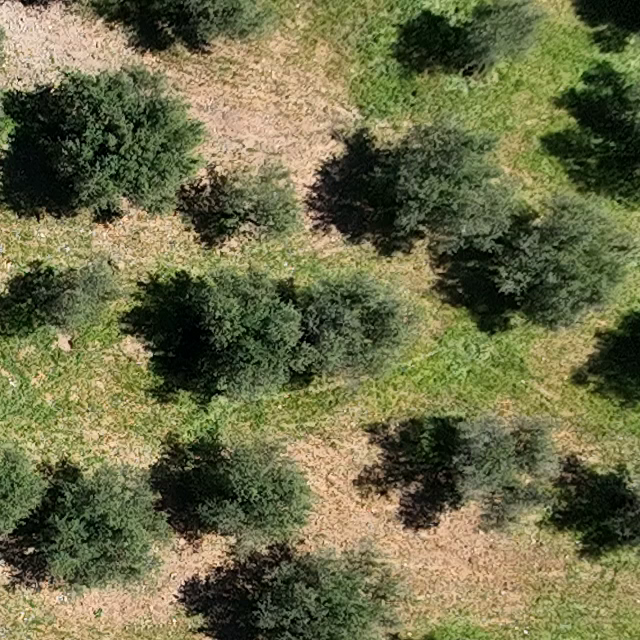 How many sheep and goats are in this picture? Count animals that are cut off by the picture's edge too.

0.